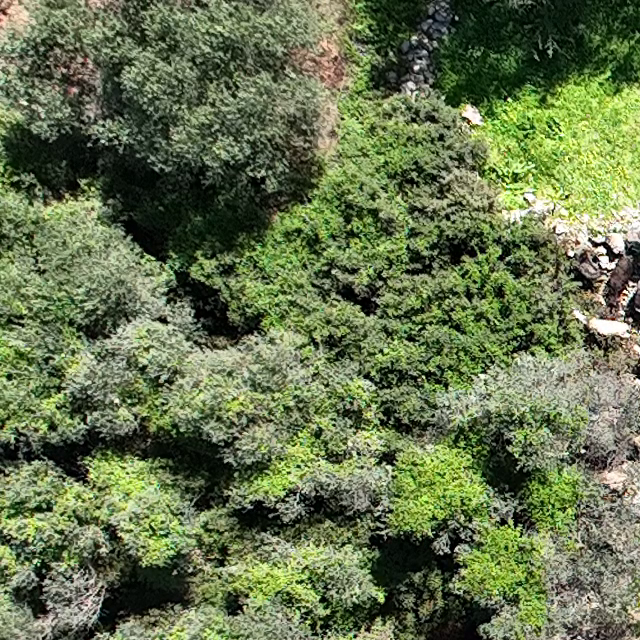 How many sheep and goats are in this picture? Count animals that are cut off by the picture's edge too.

8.